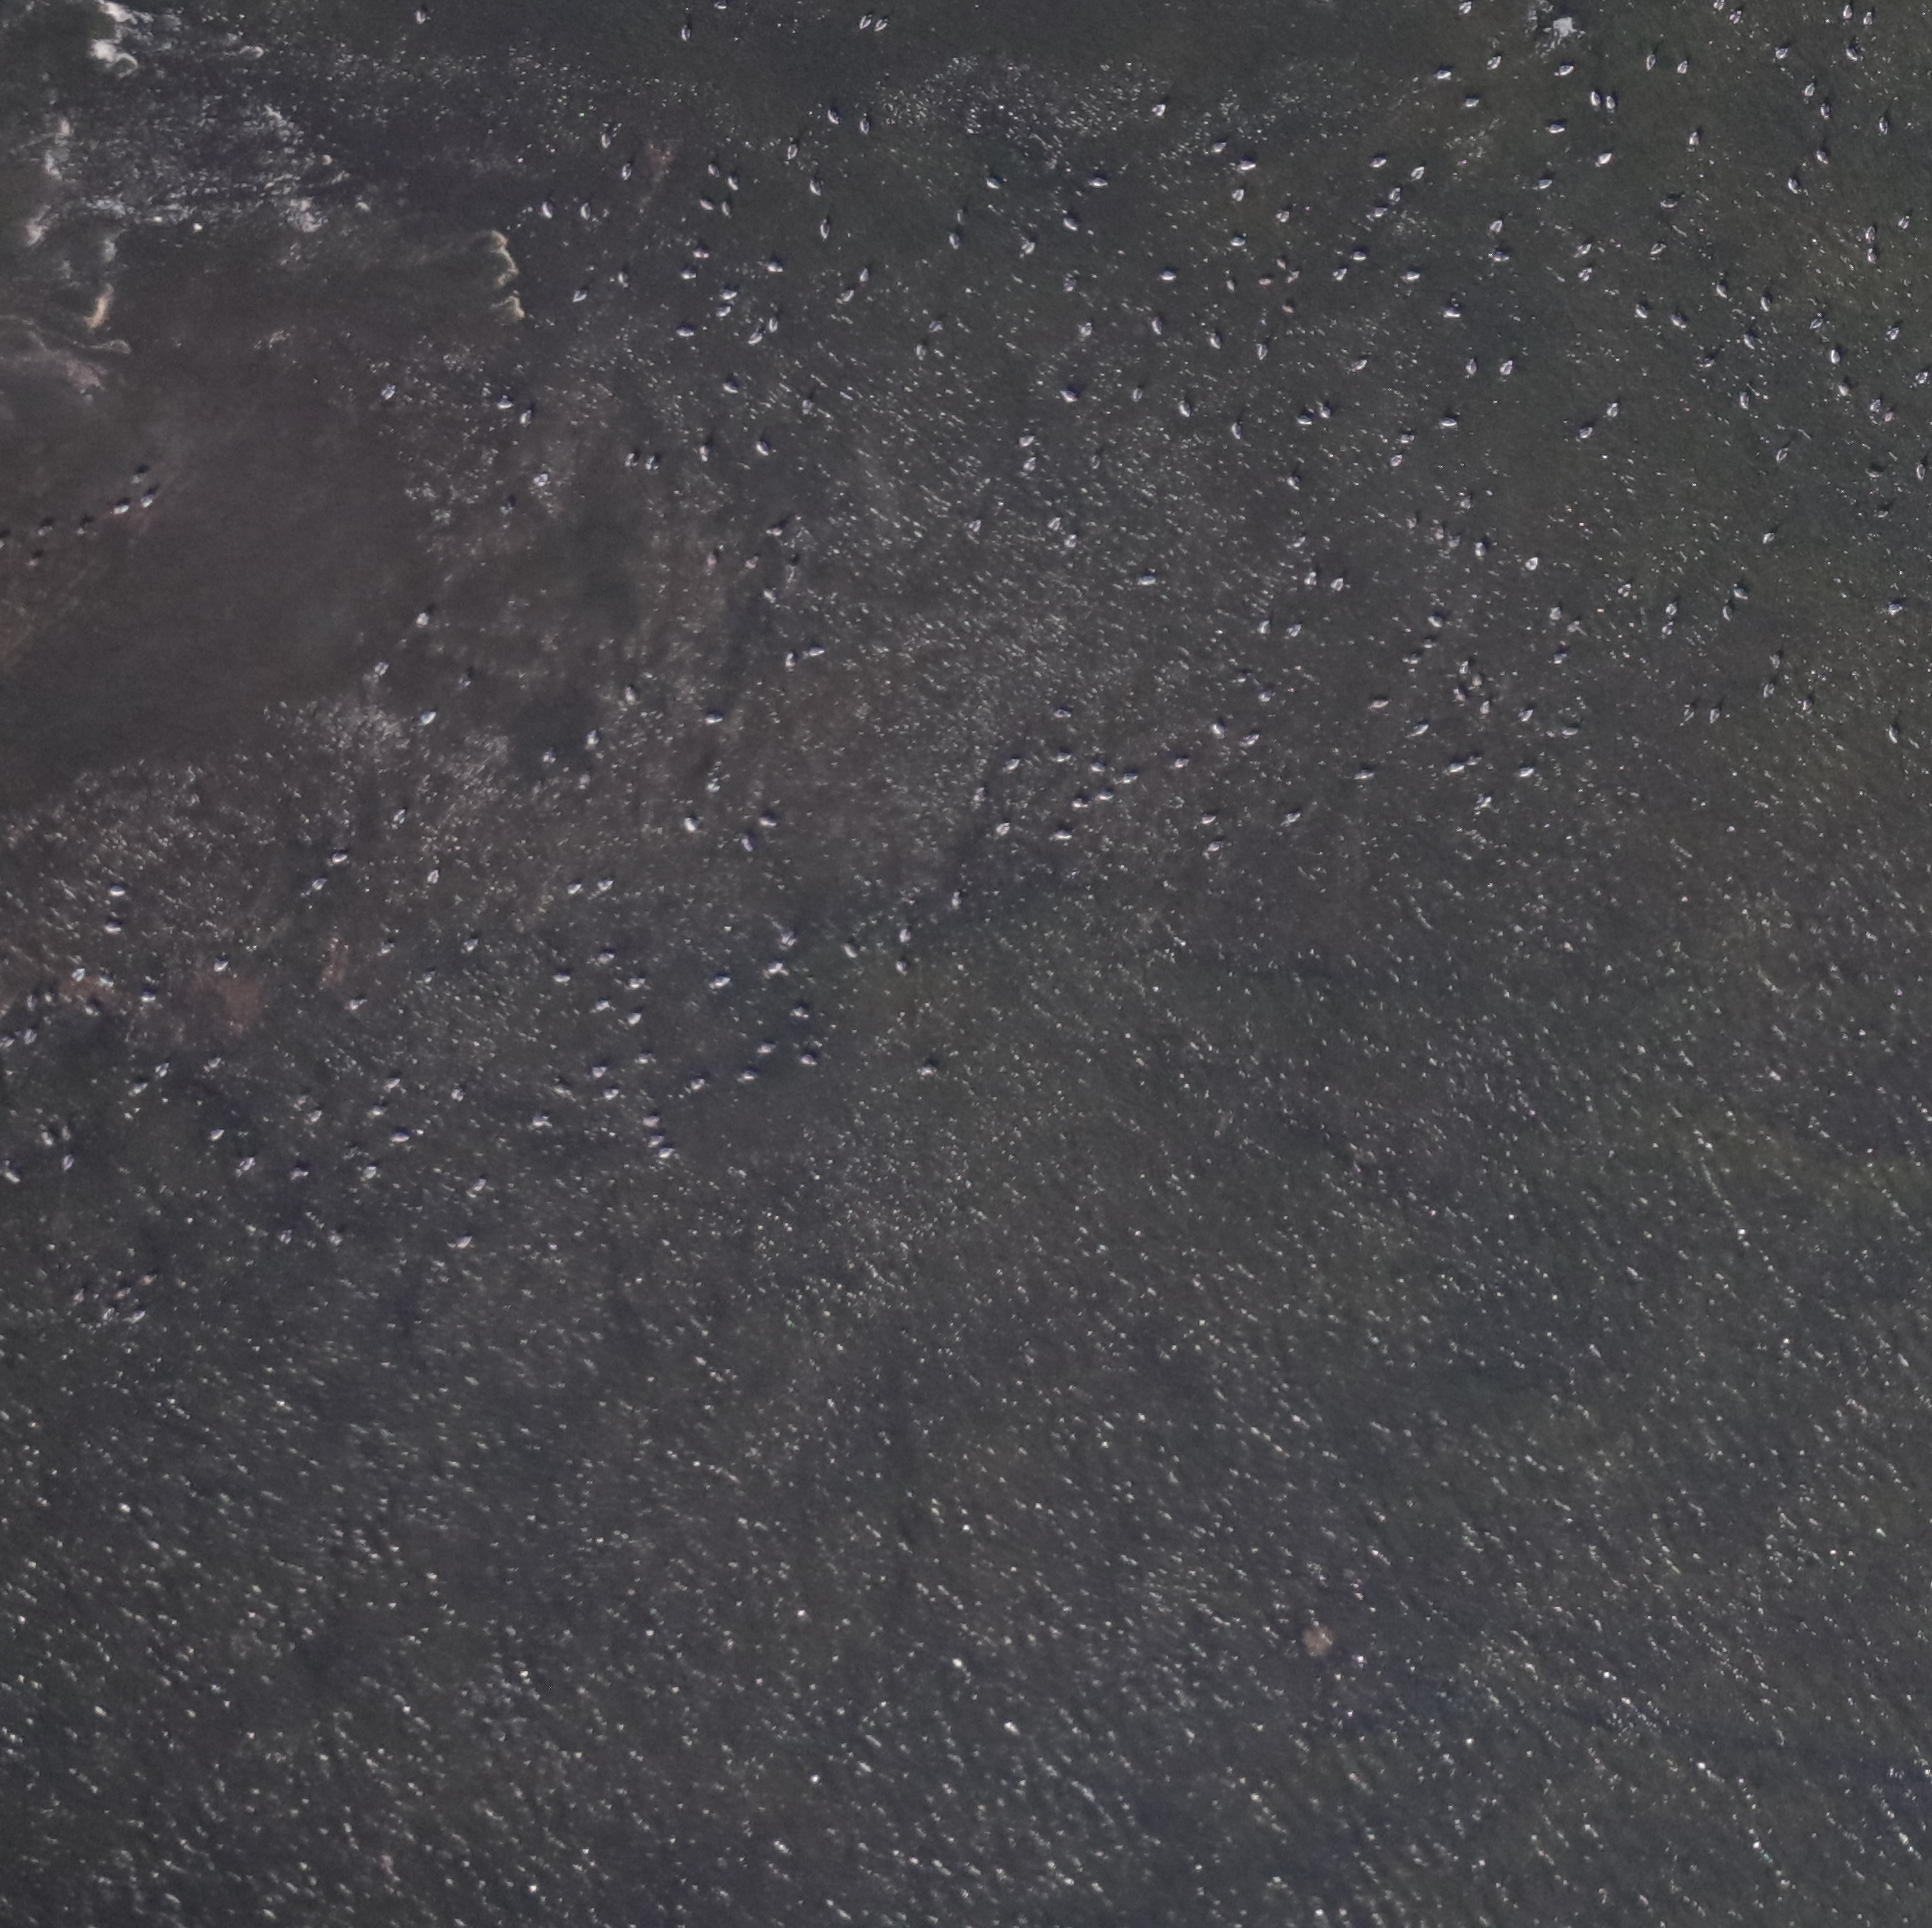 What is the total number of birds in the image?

305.